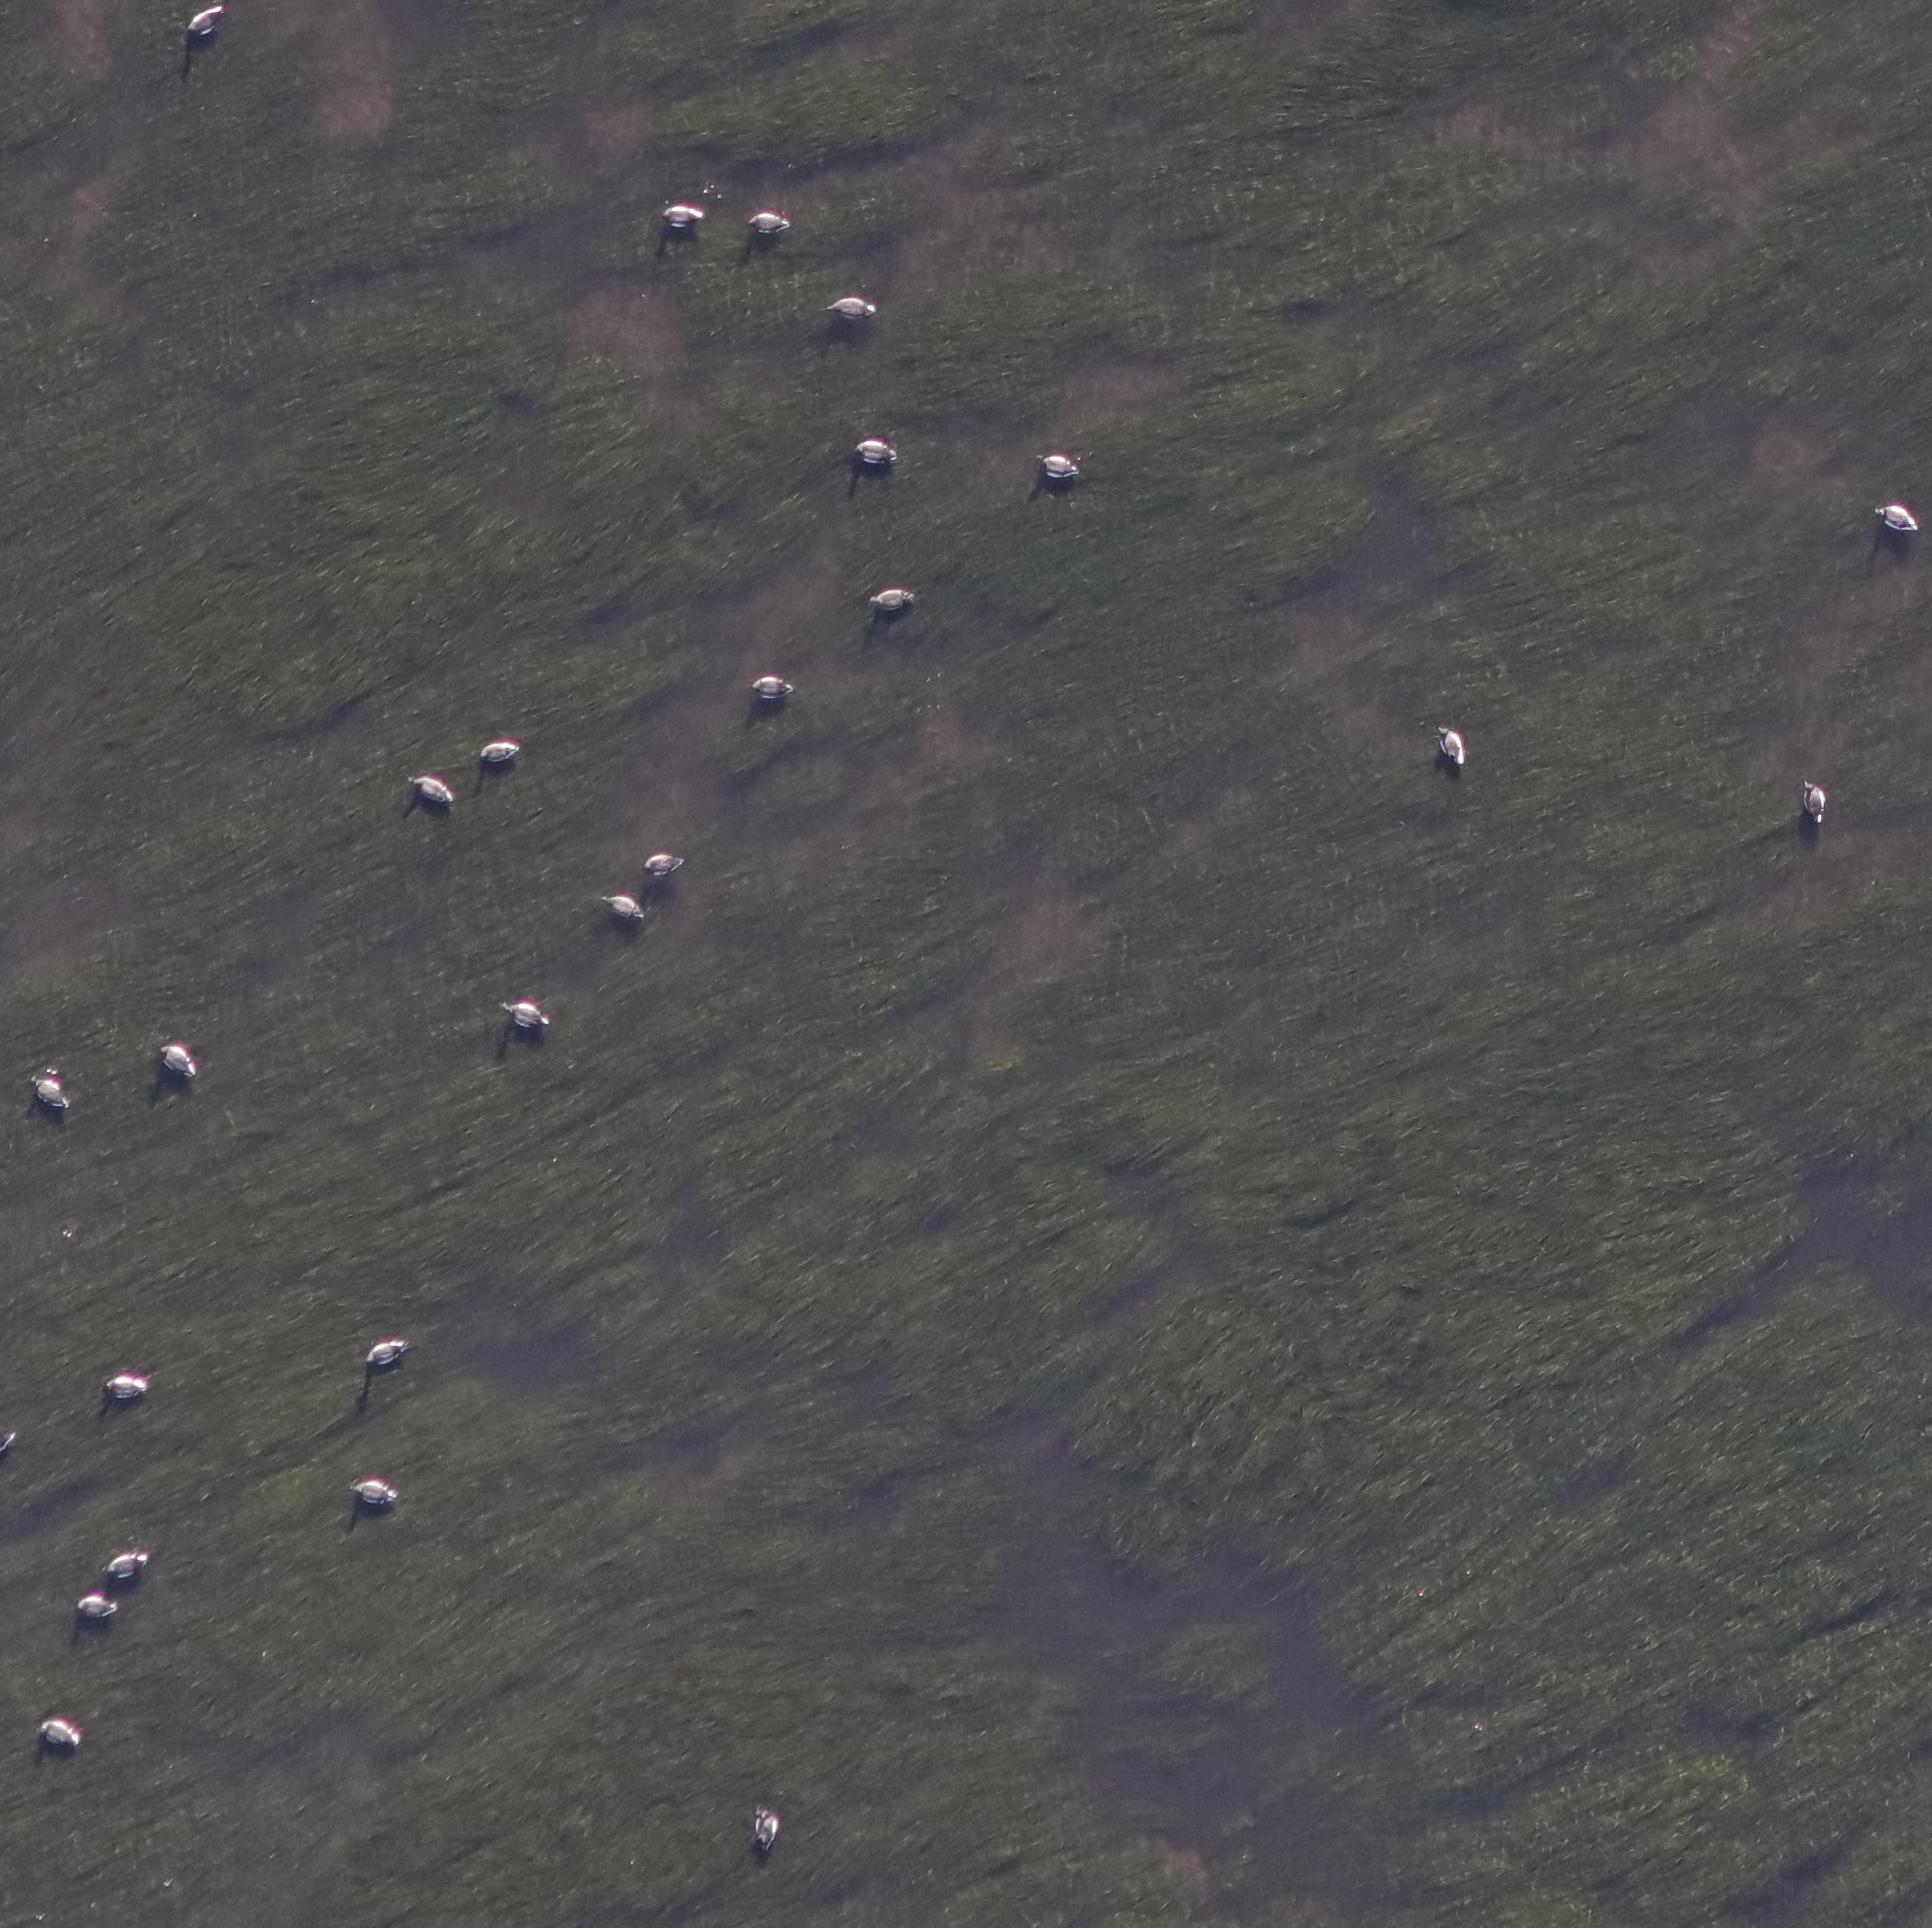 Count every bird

25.